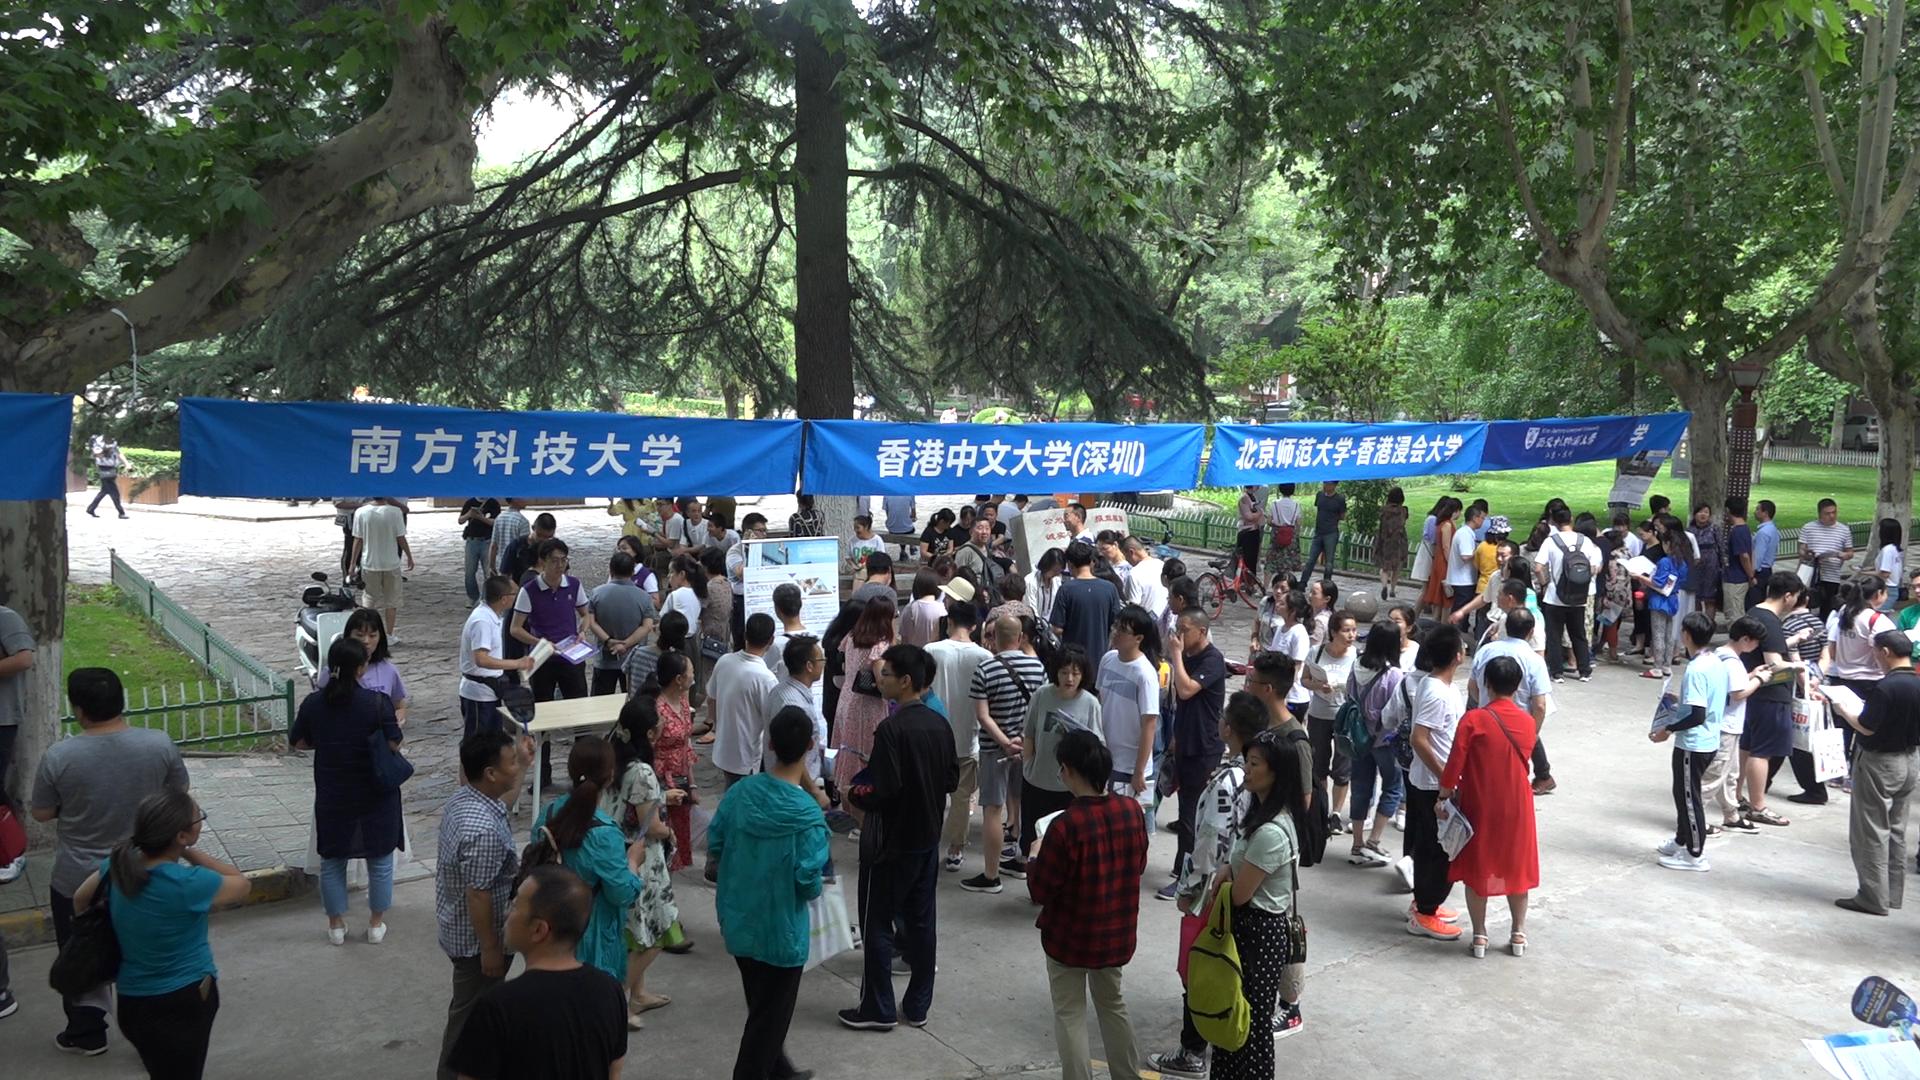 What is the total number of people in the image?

106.